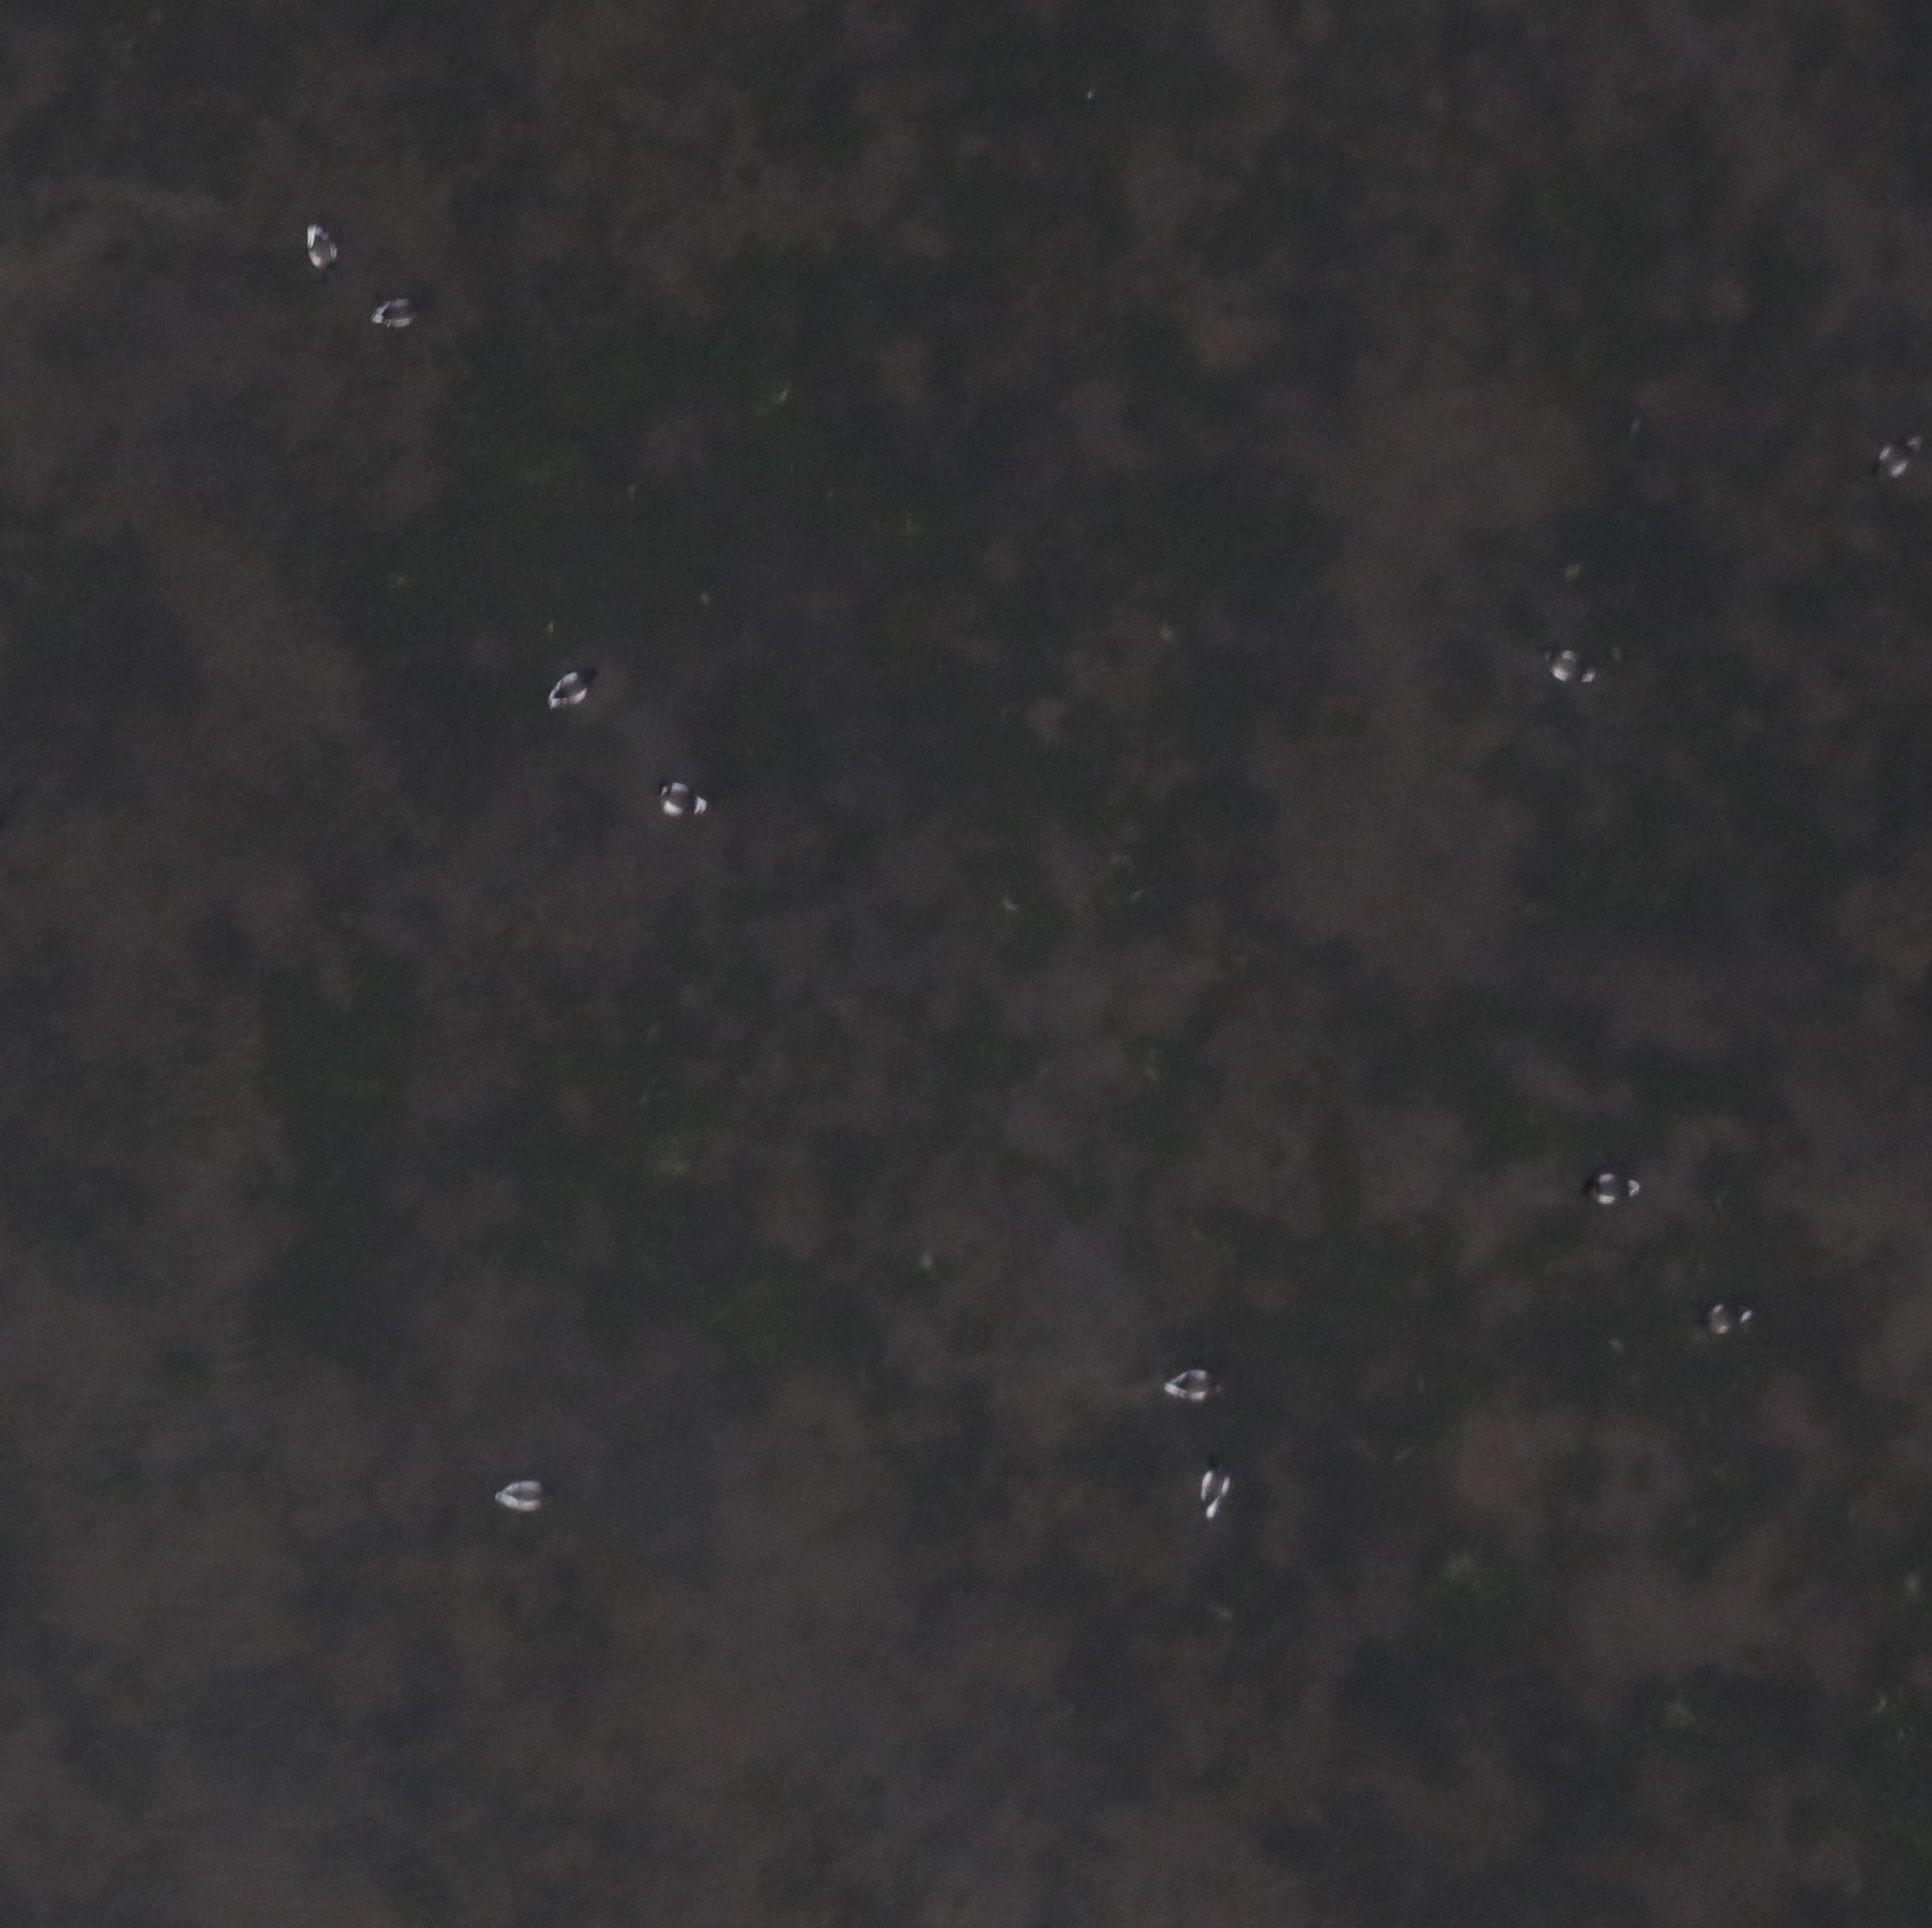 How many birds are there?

11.